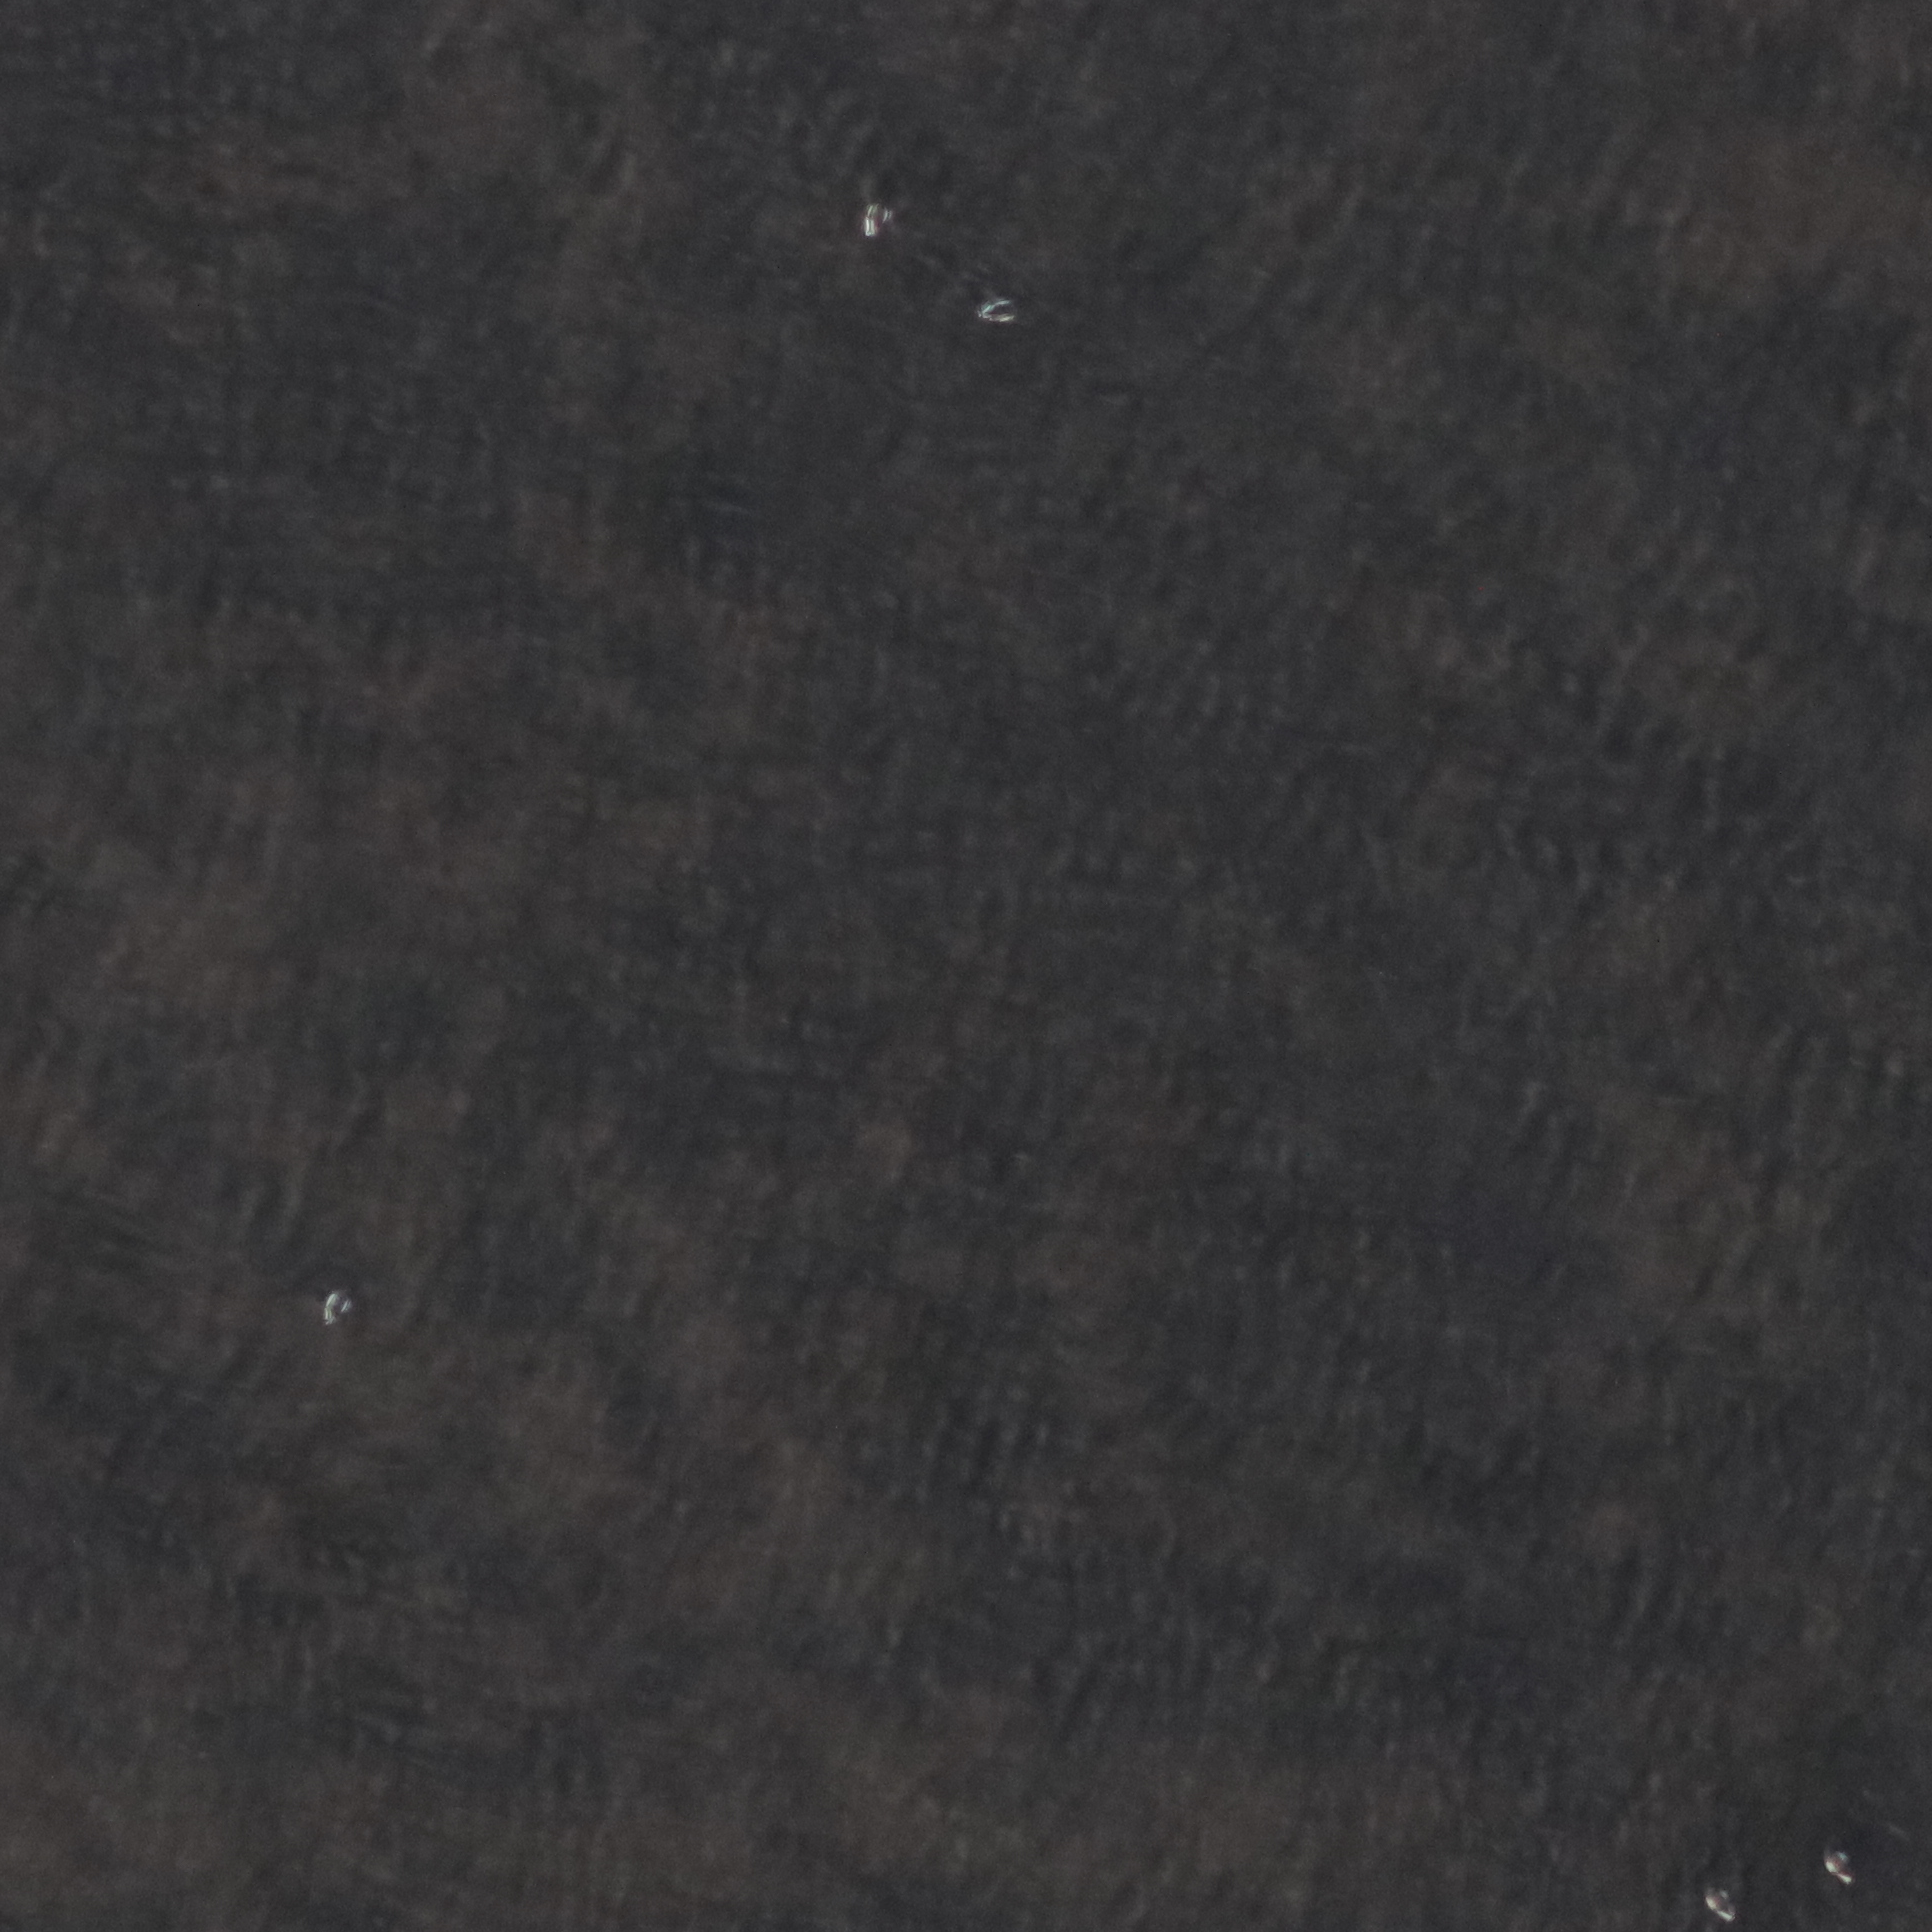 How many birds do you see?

5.